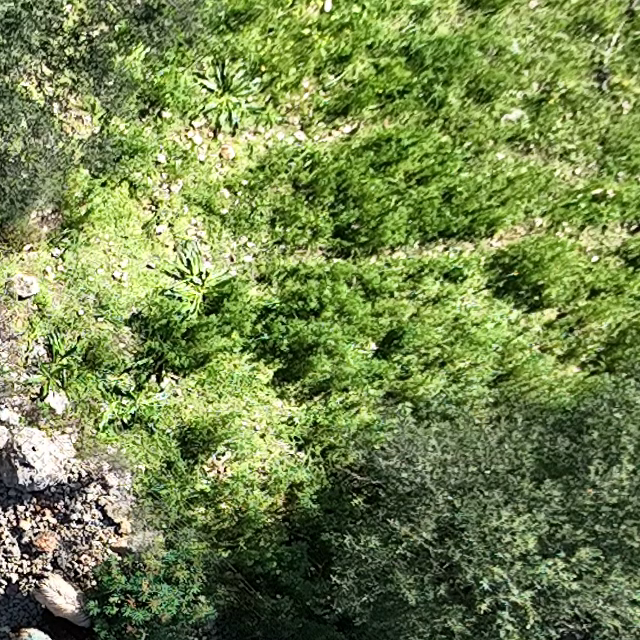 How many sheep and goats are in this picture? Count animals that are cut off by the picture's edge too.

2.